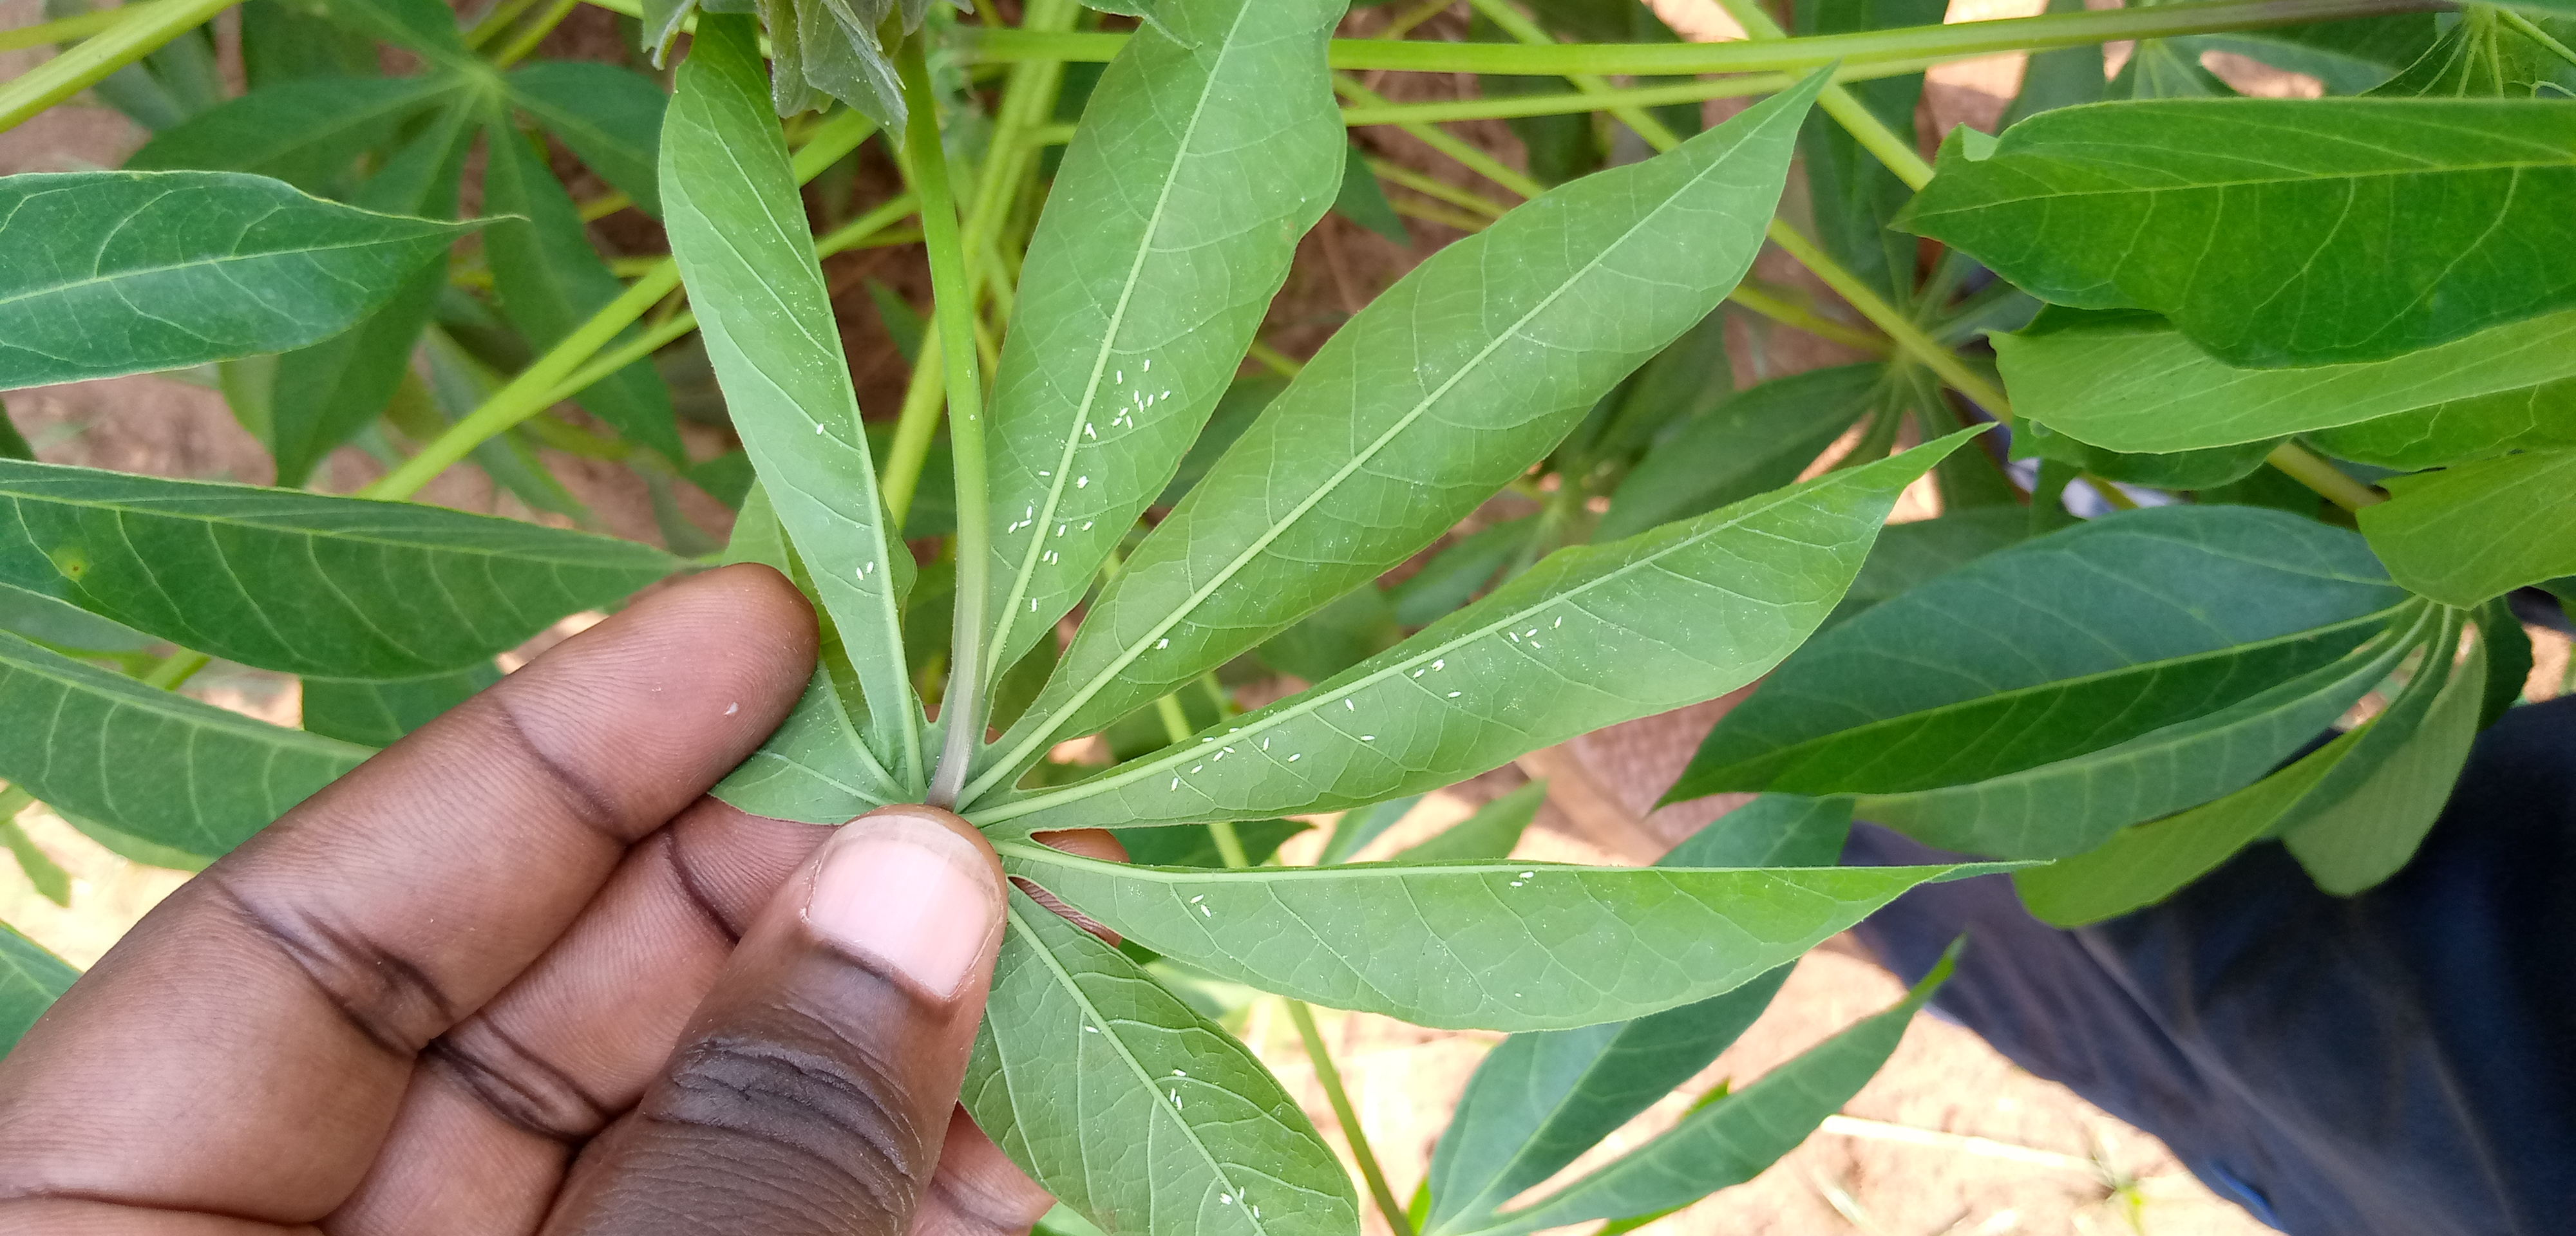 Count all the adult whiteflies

54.